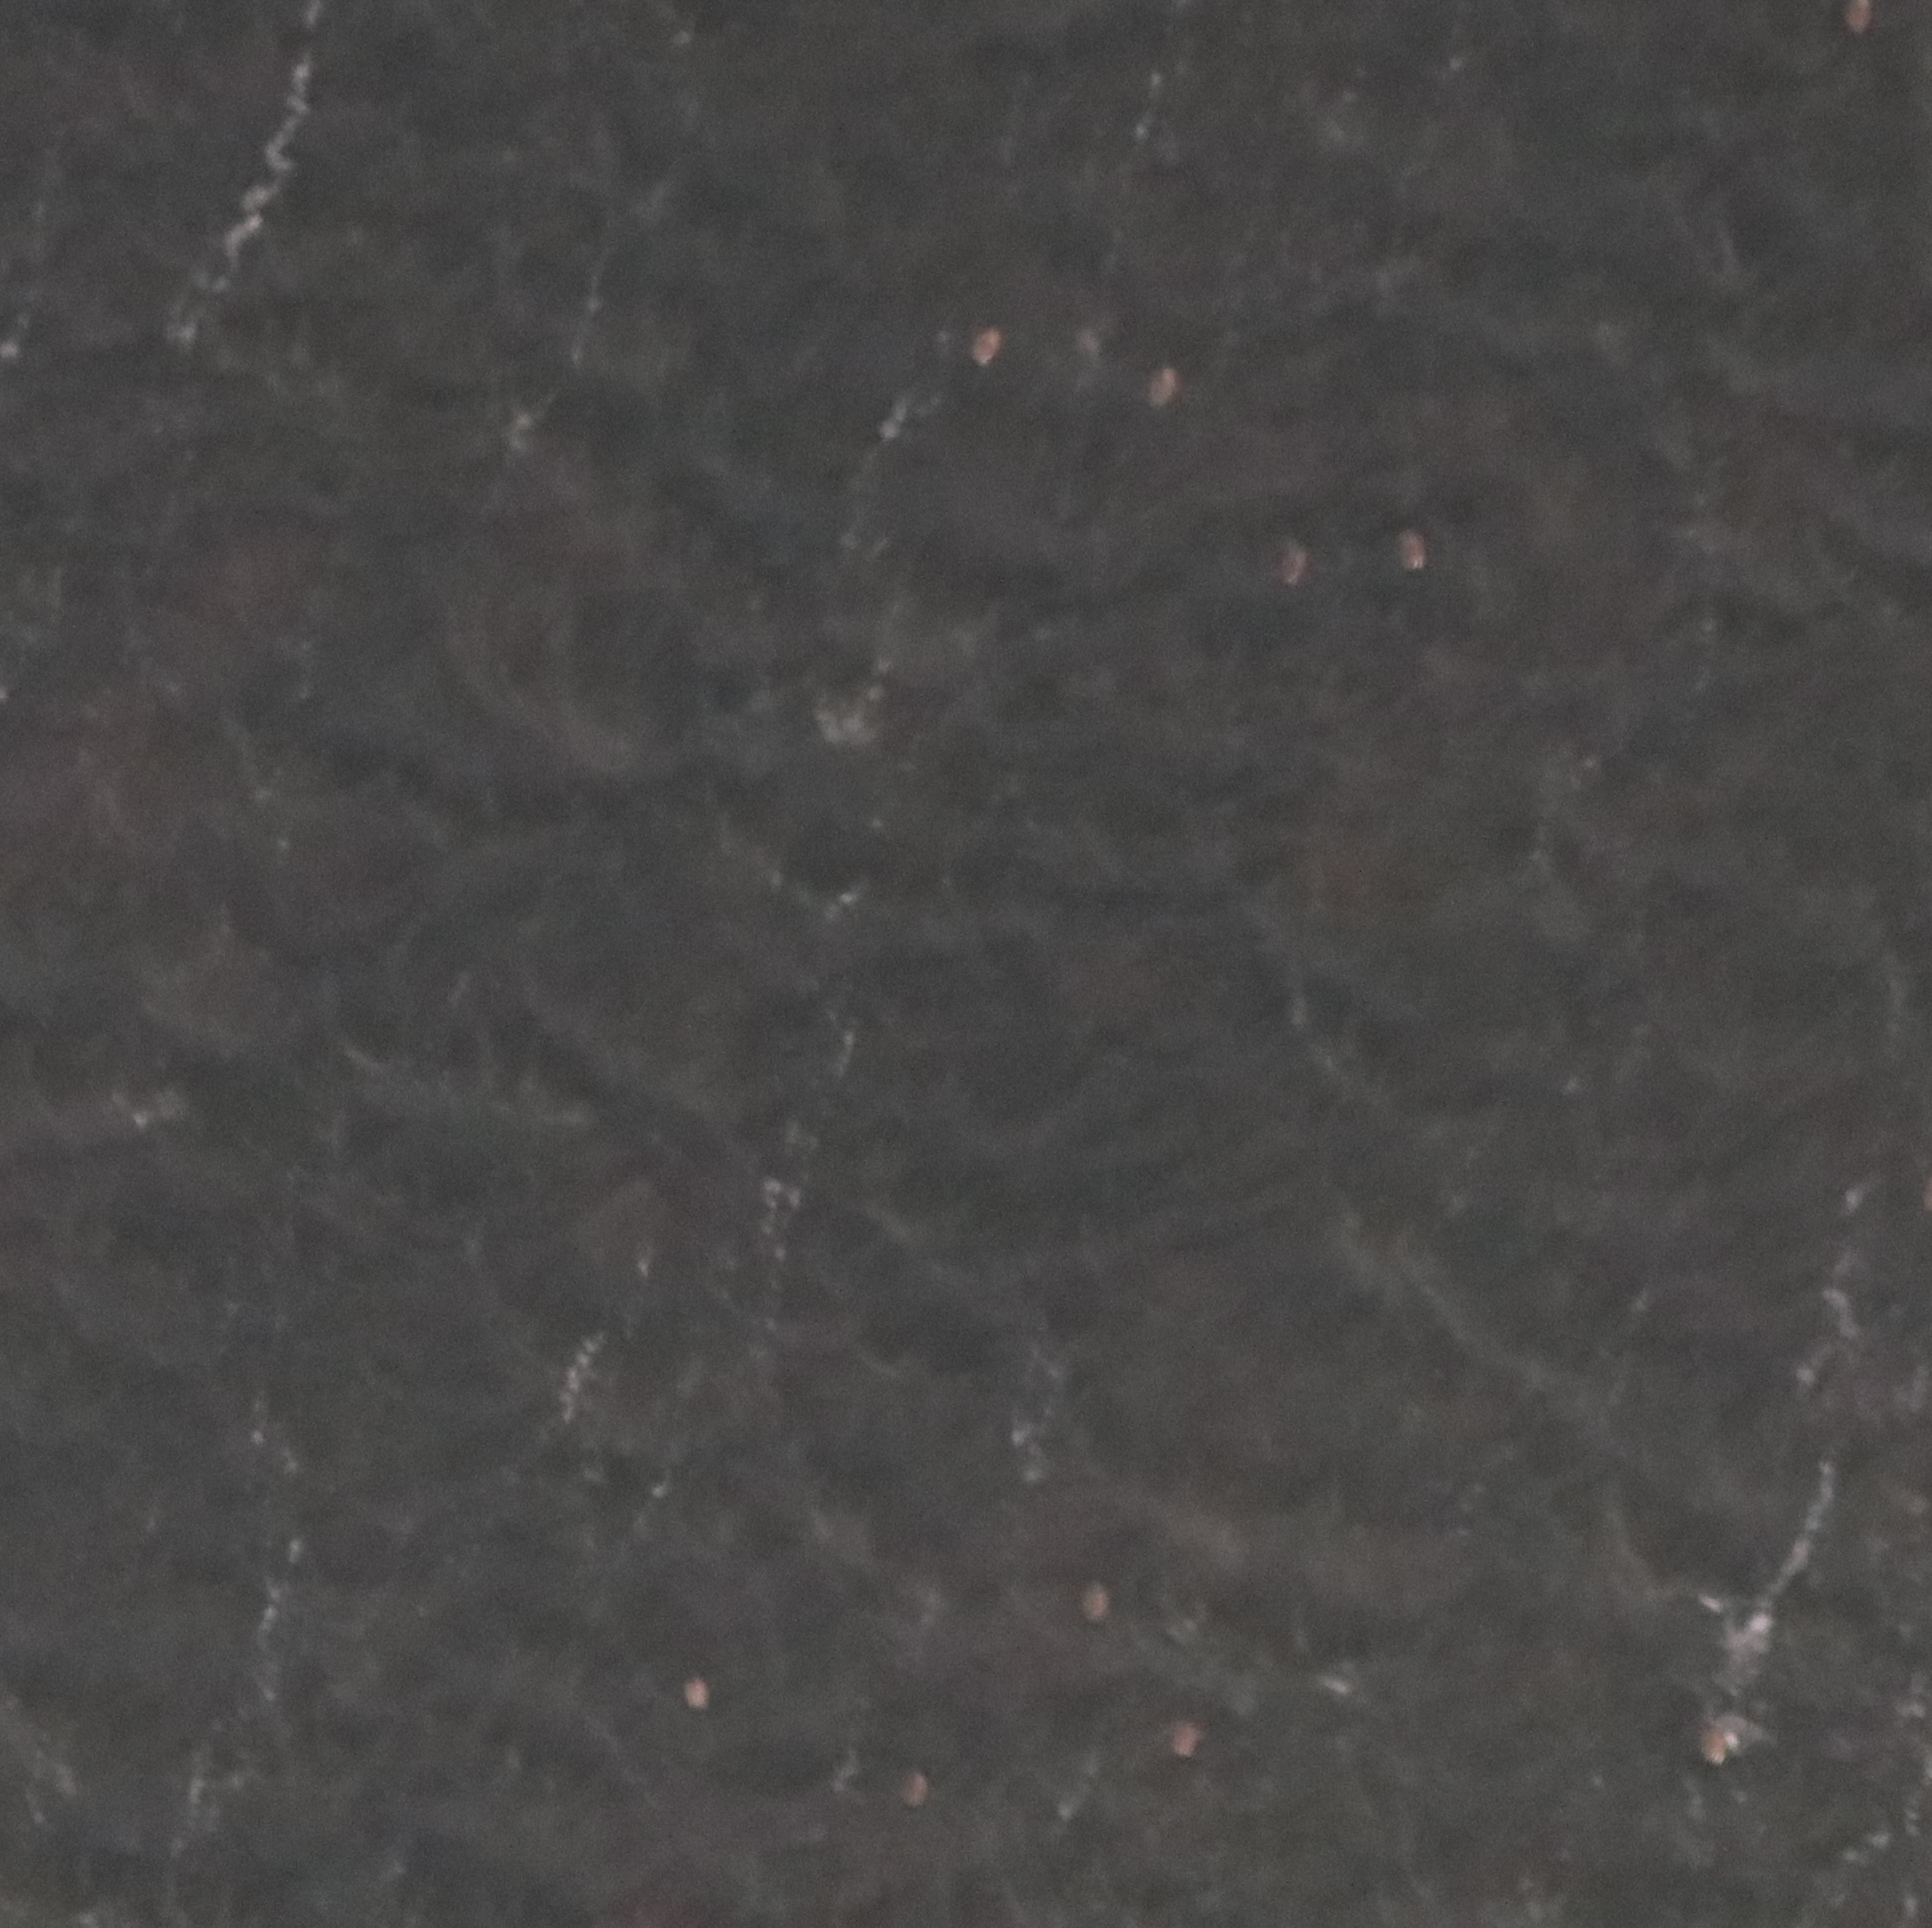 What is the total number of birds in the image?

10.